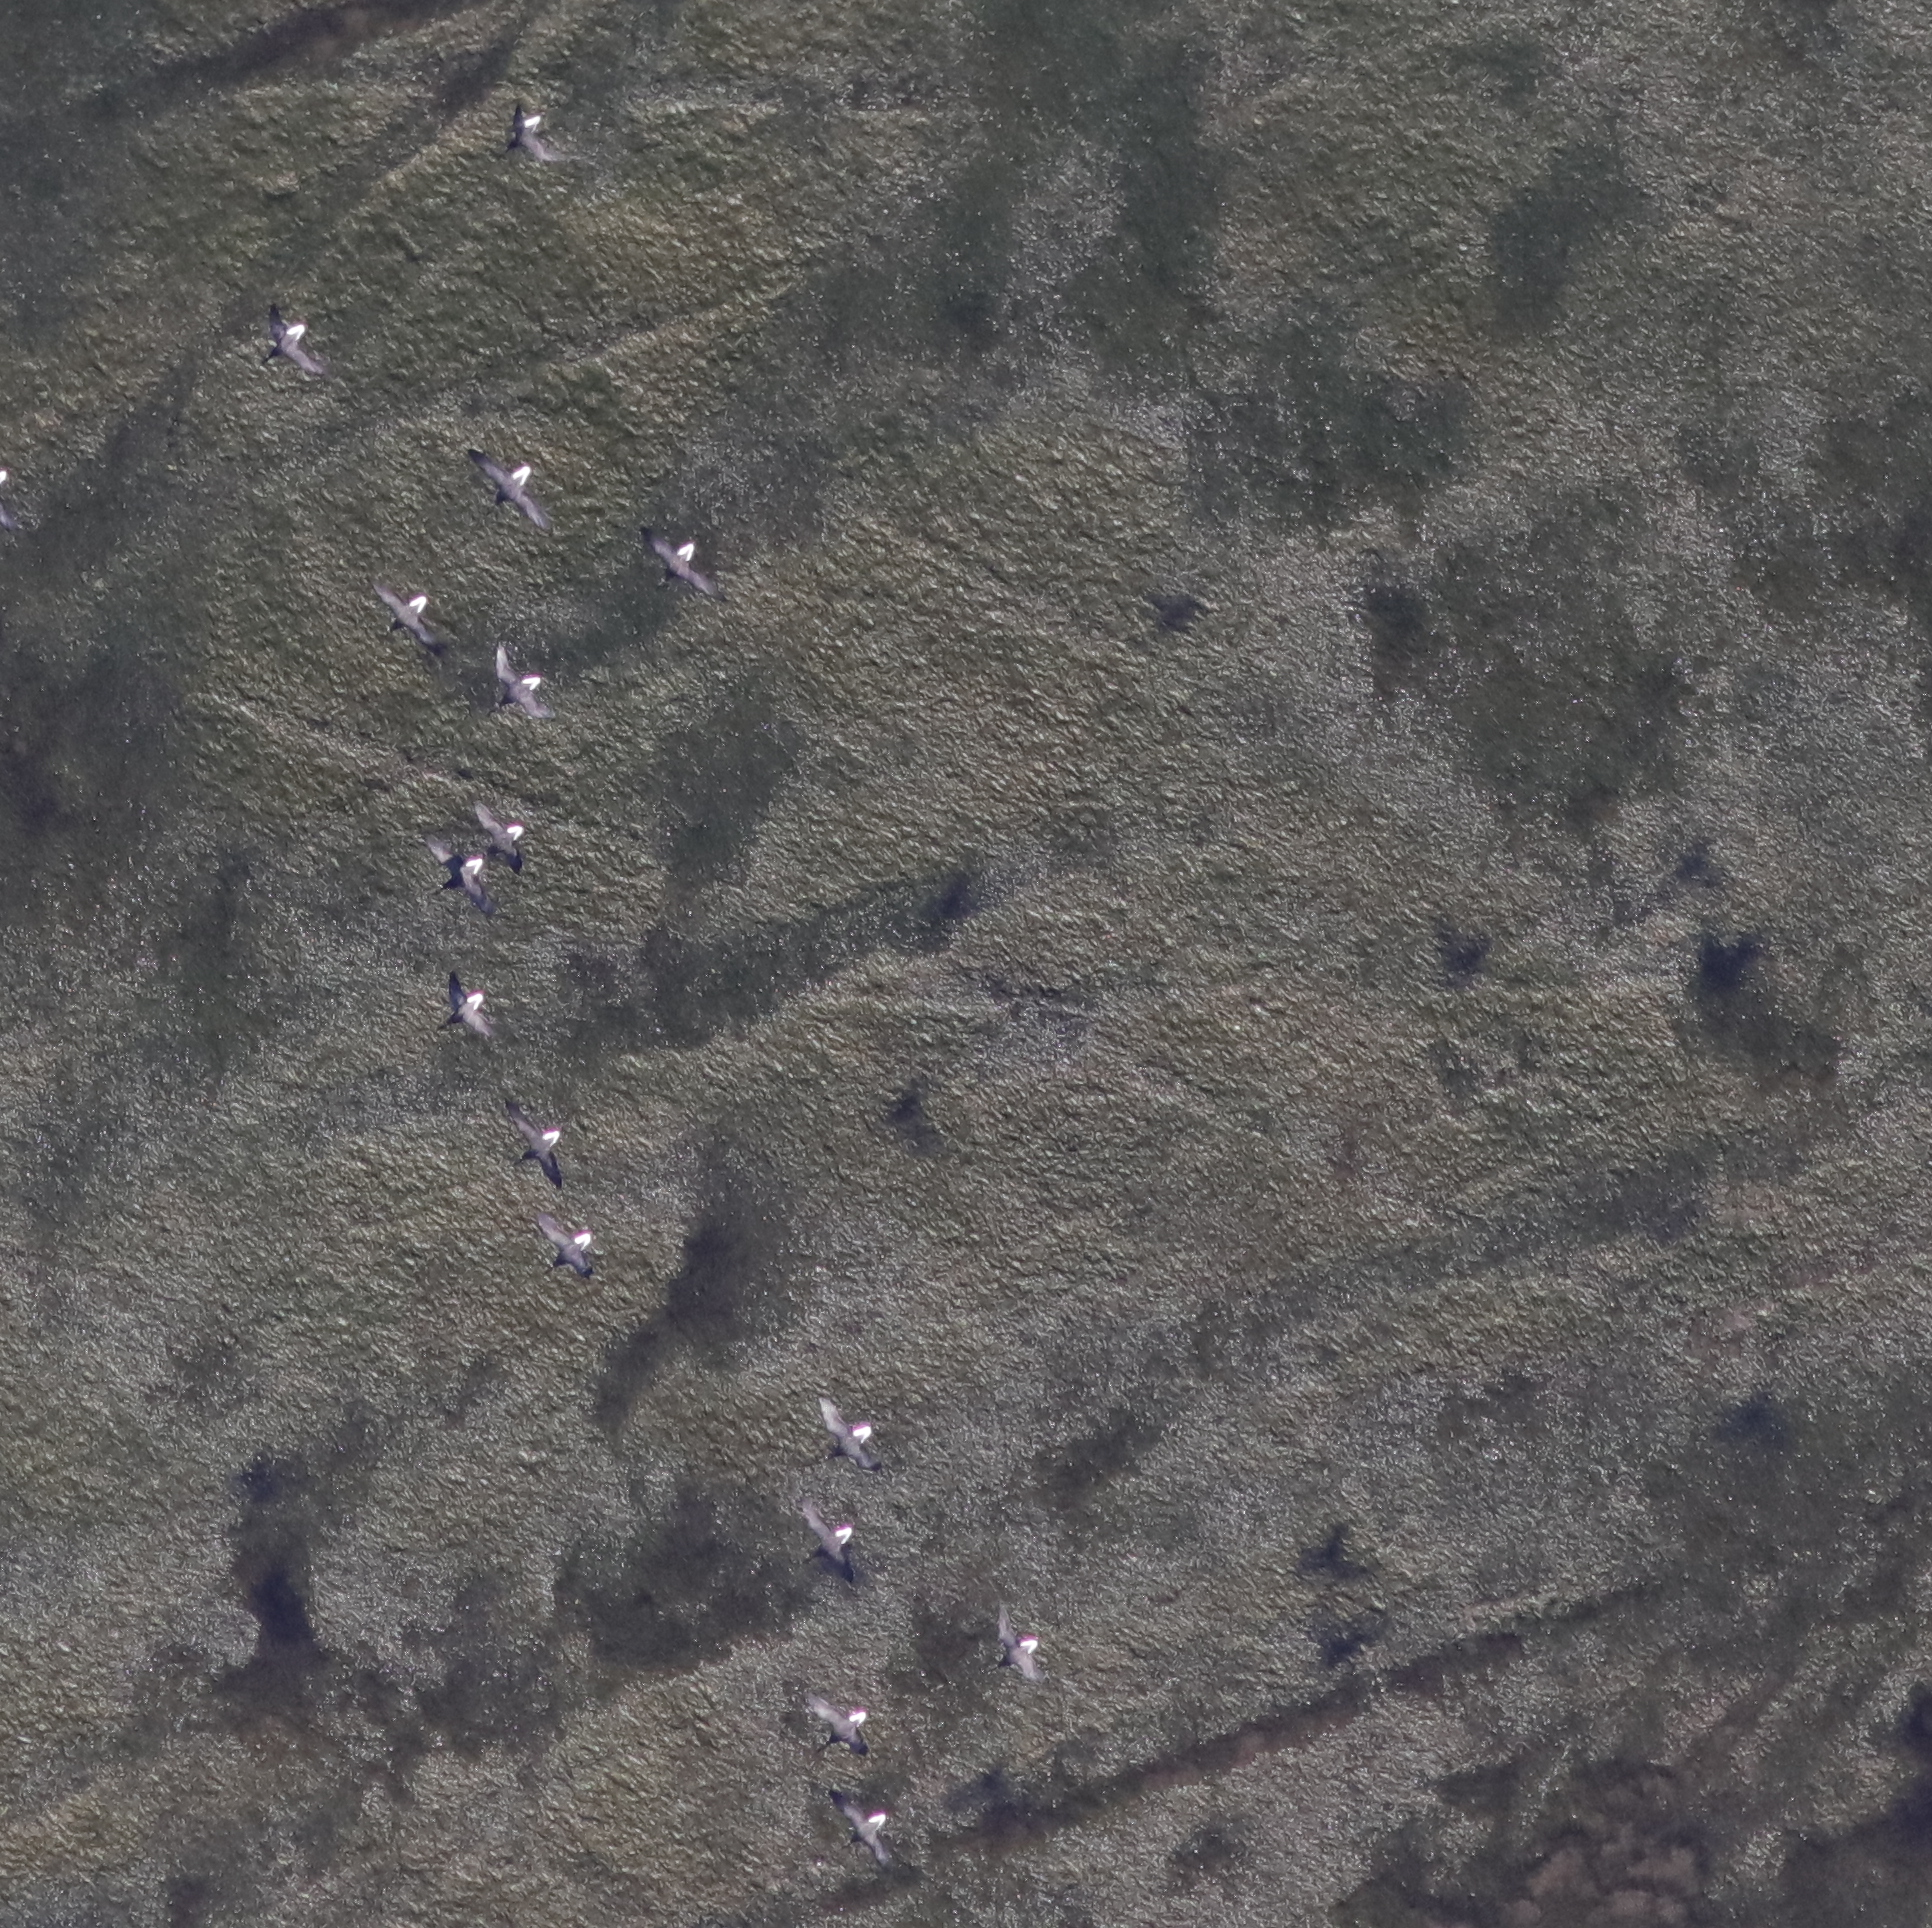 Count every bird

16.